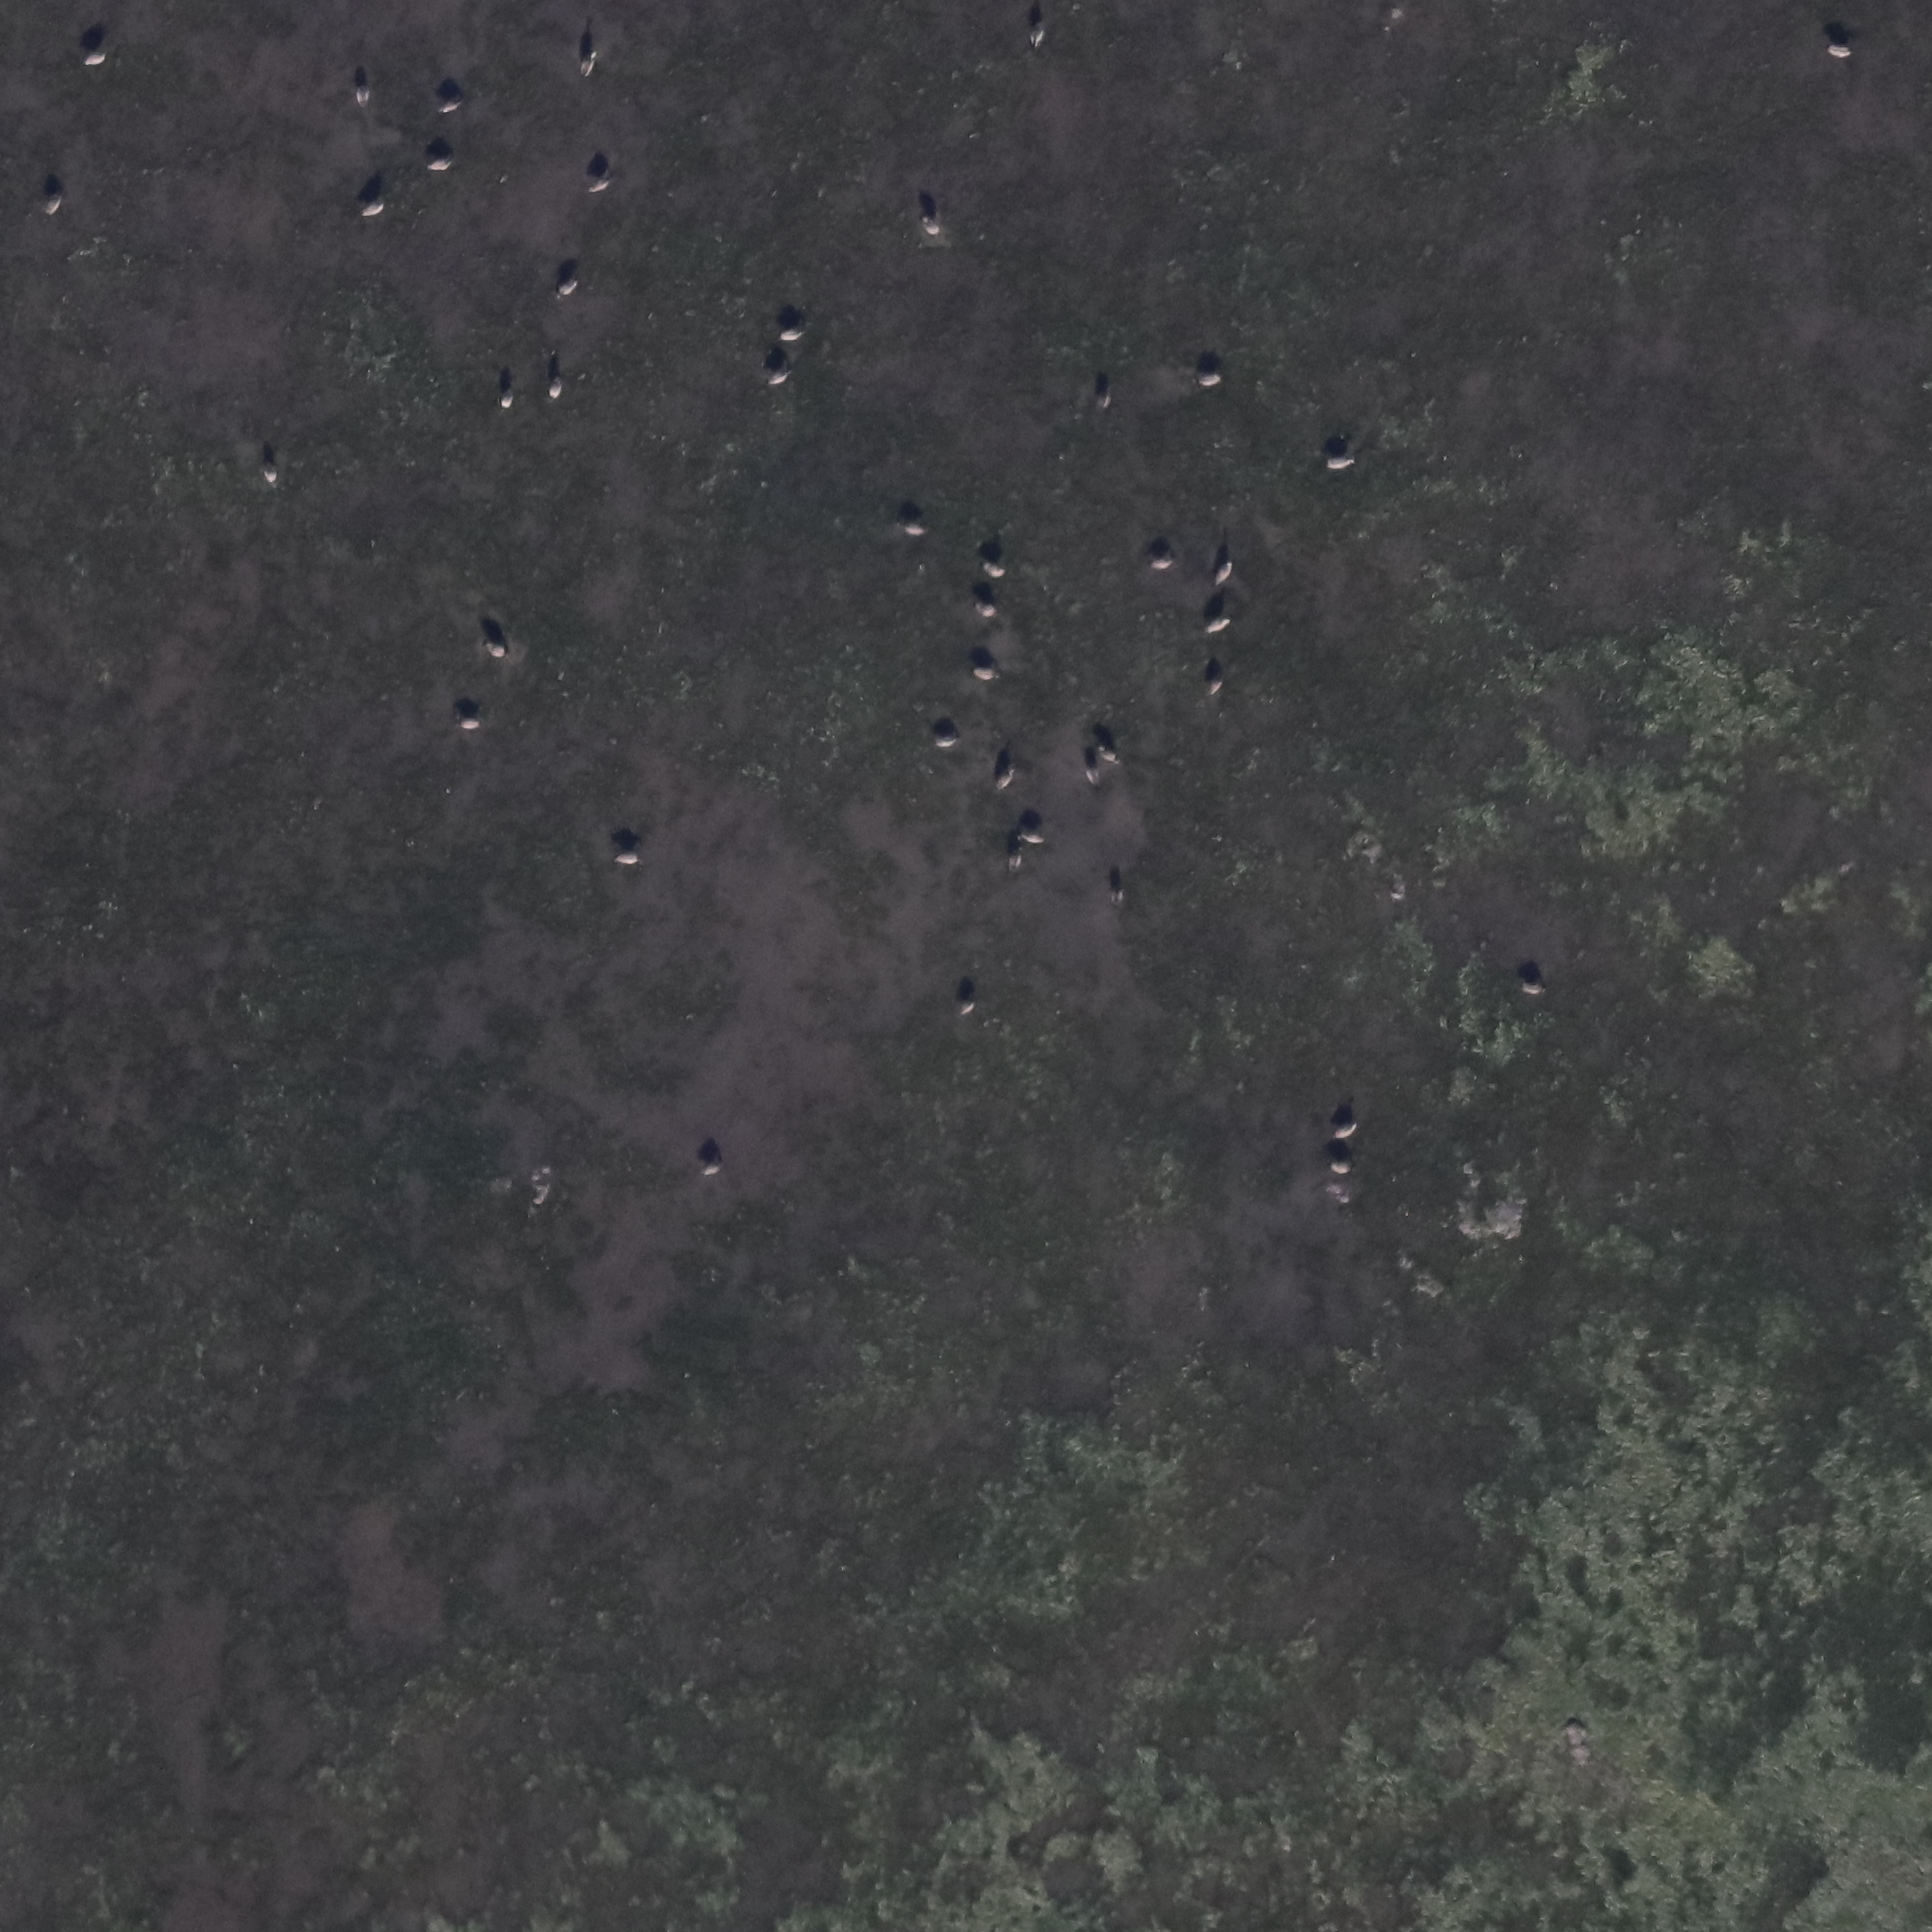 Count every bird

43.